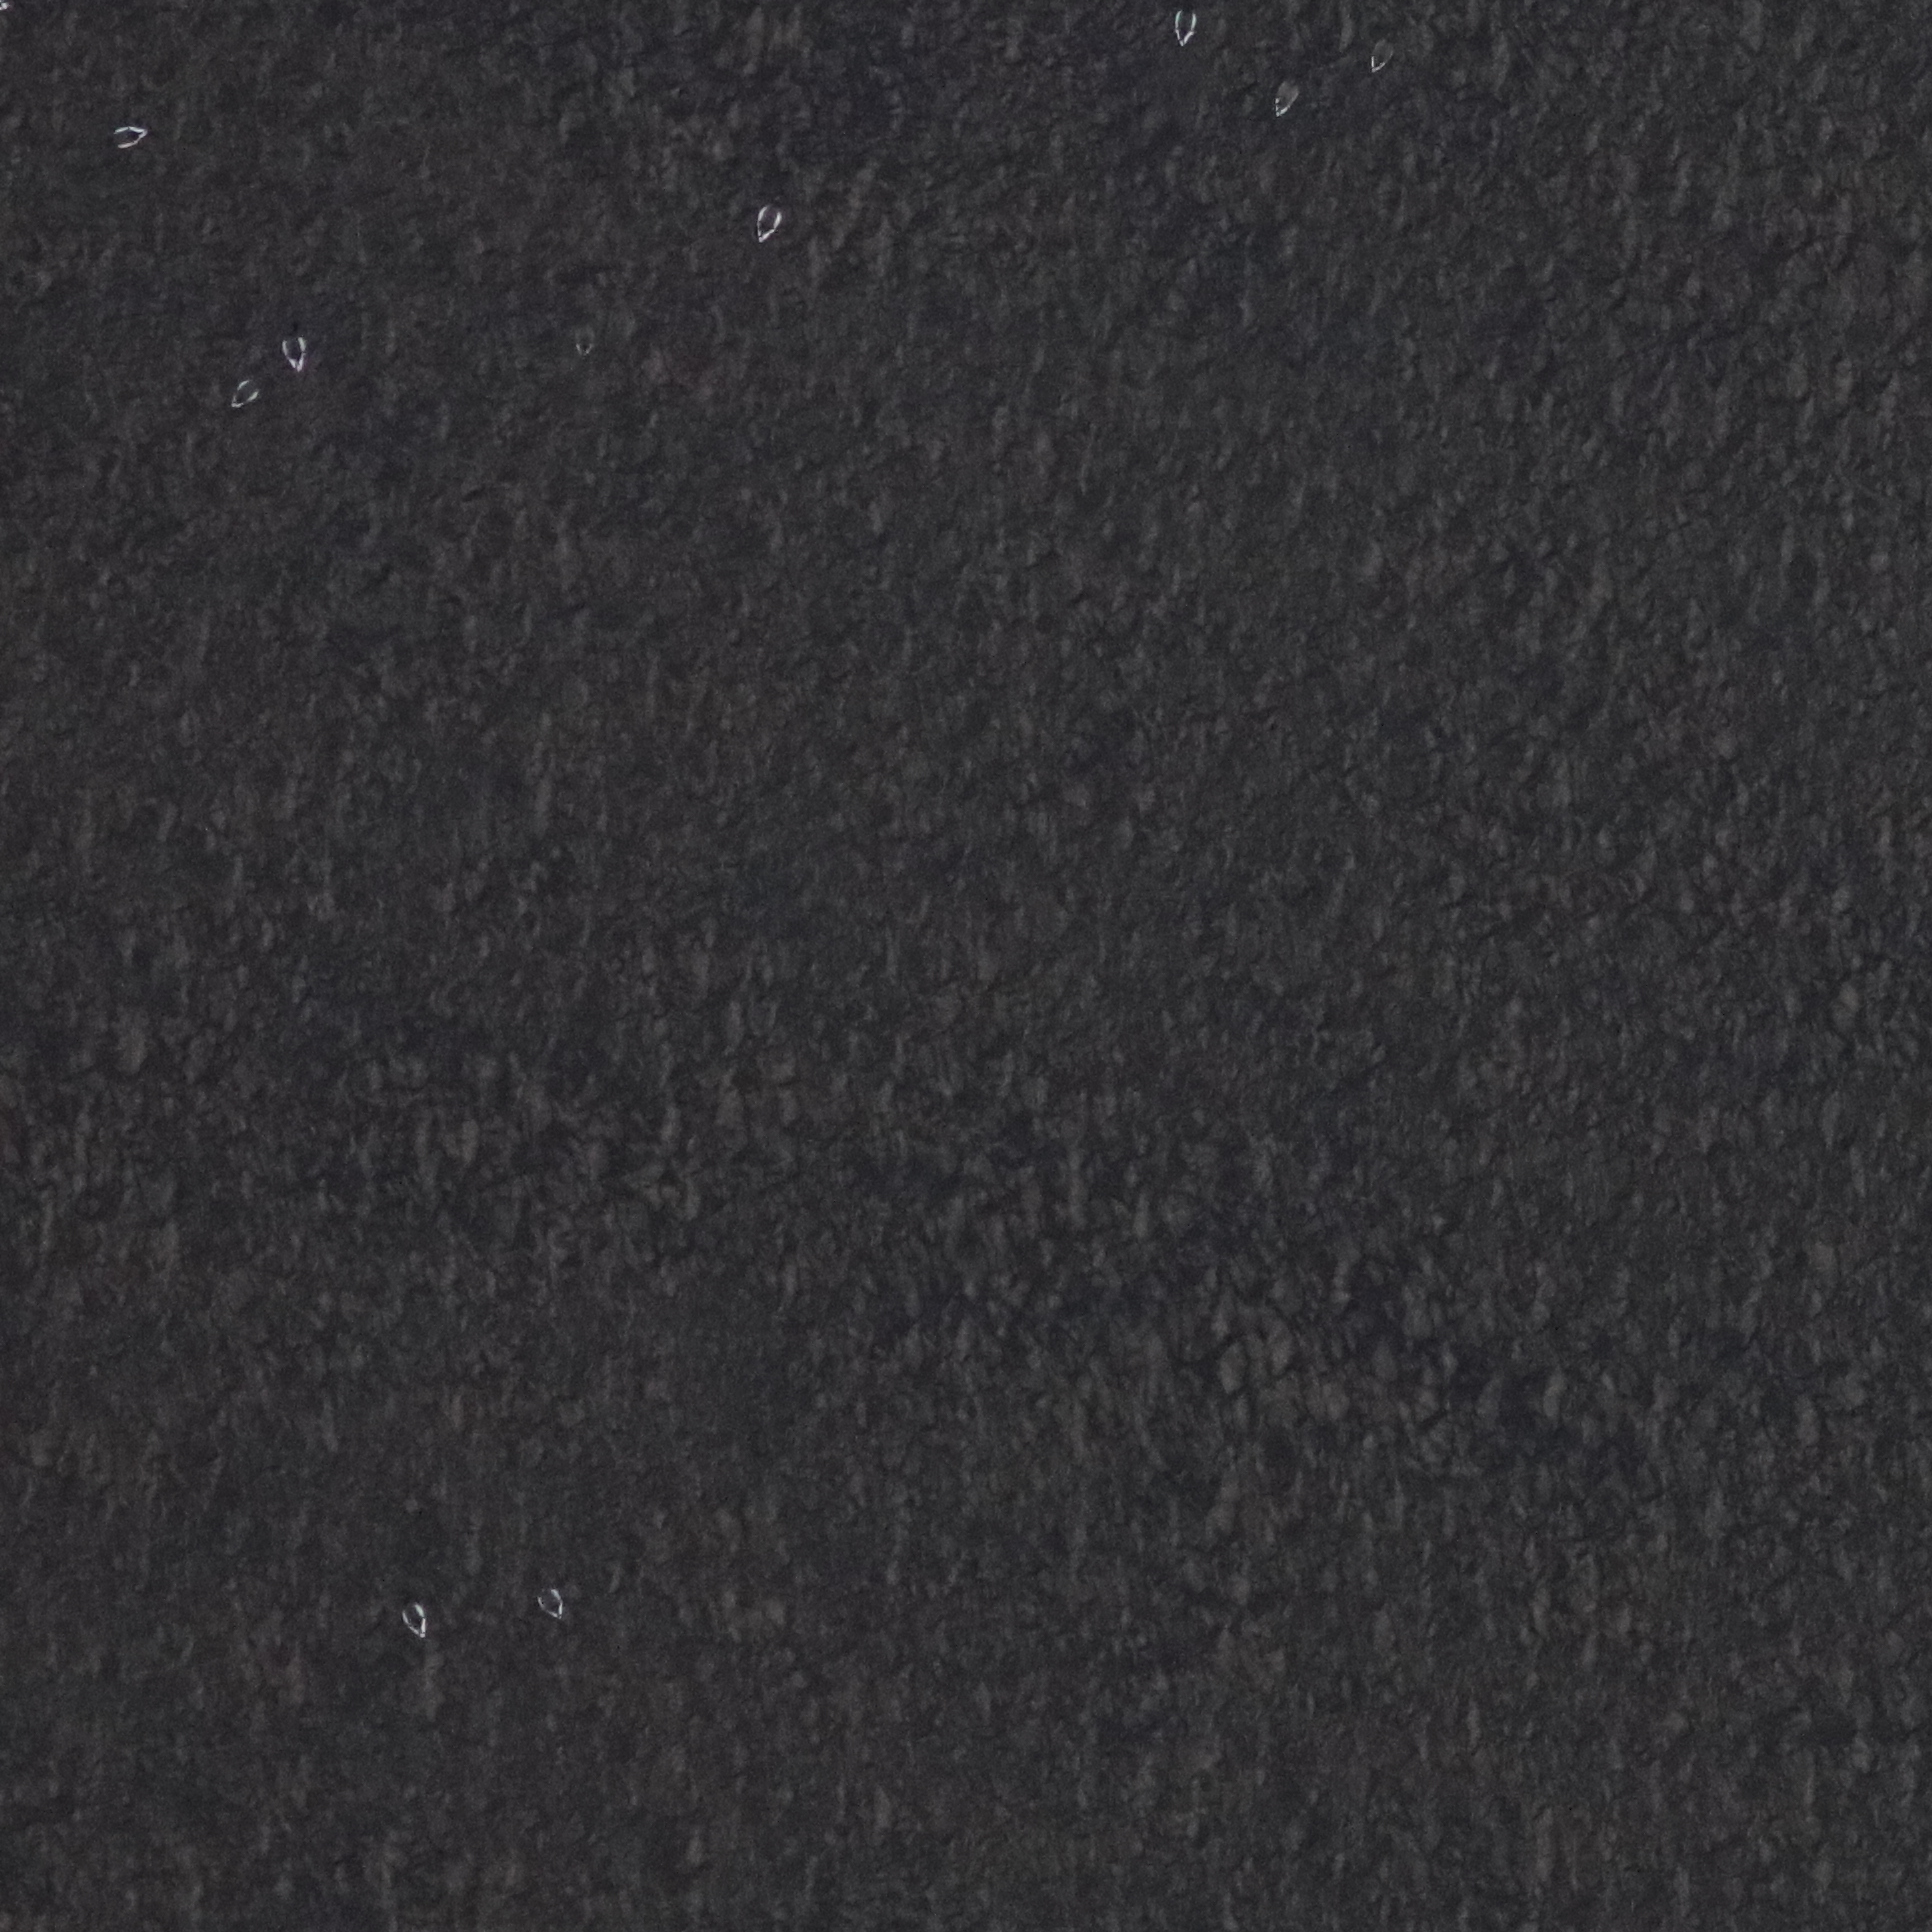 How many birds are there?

10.